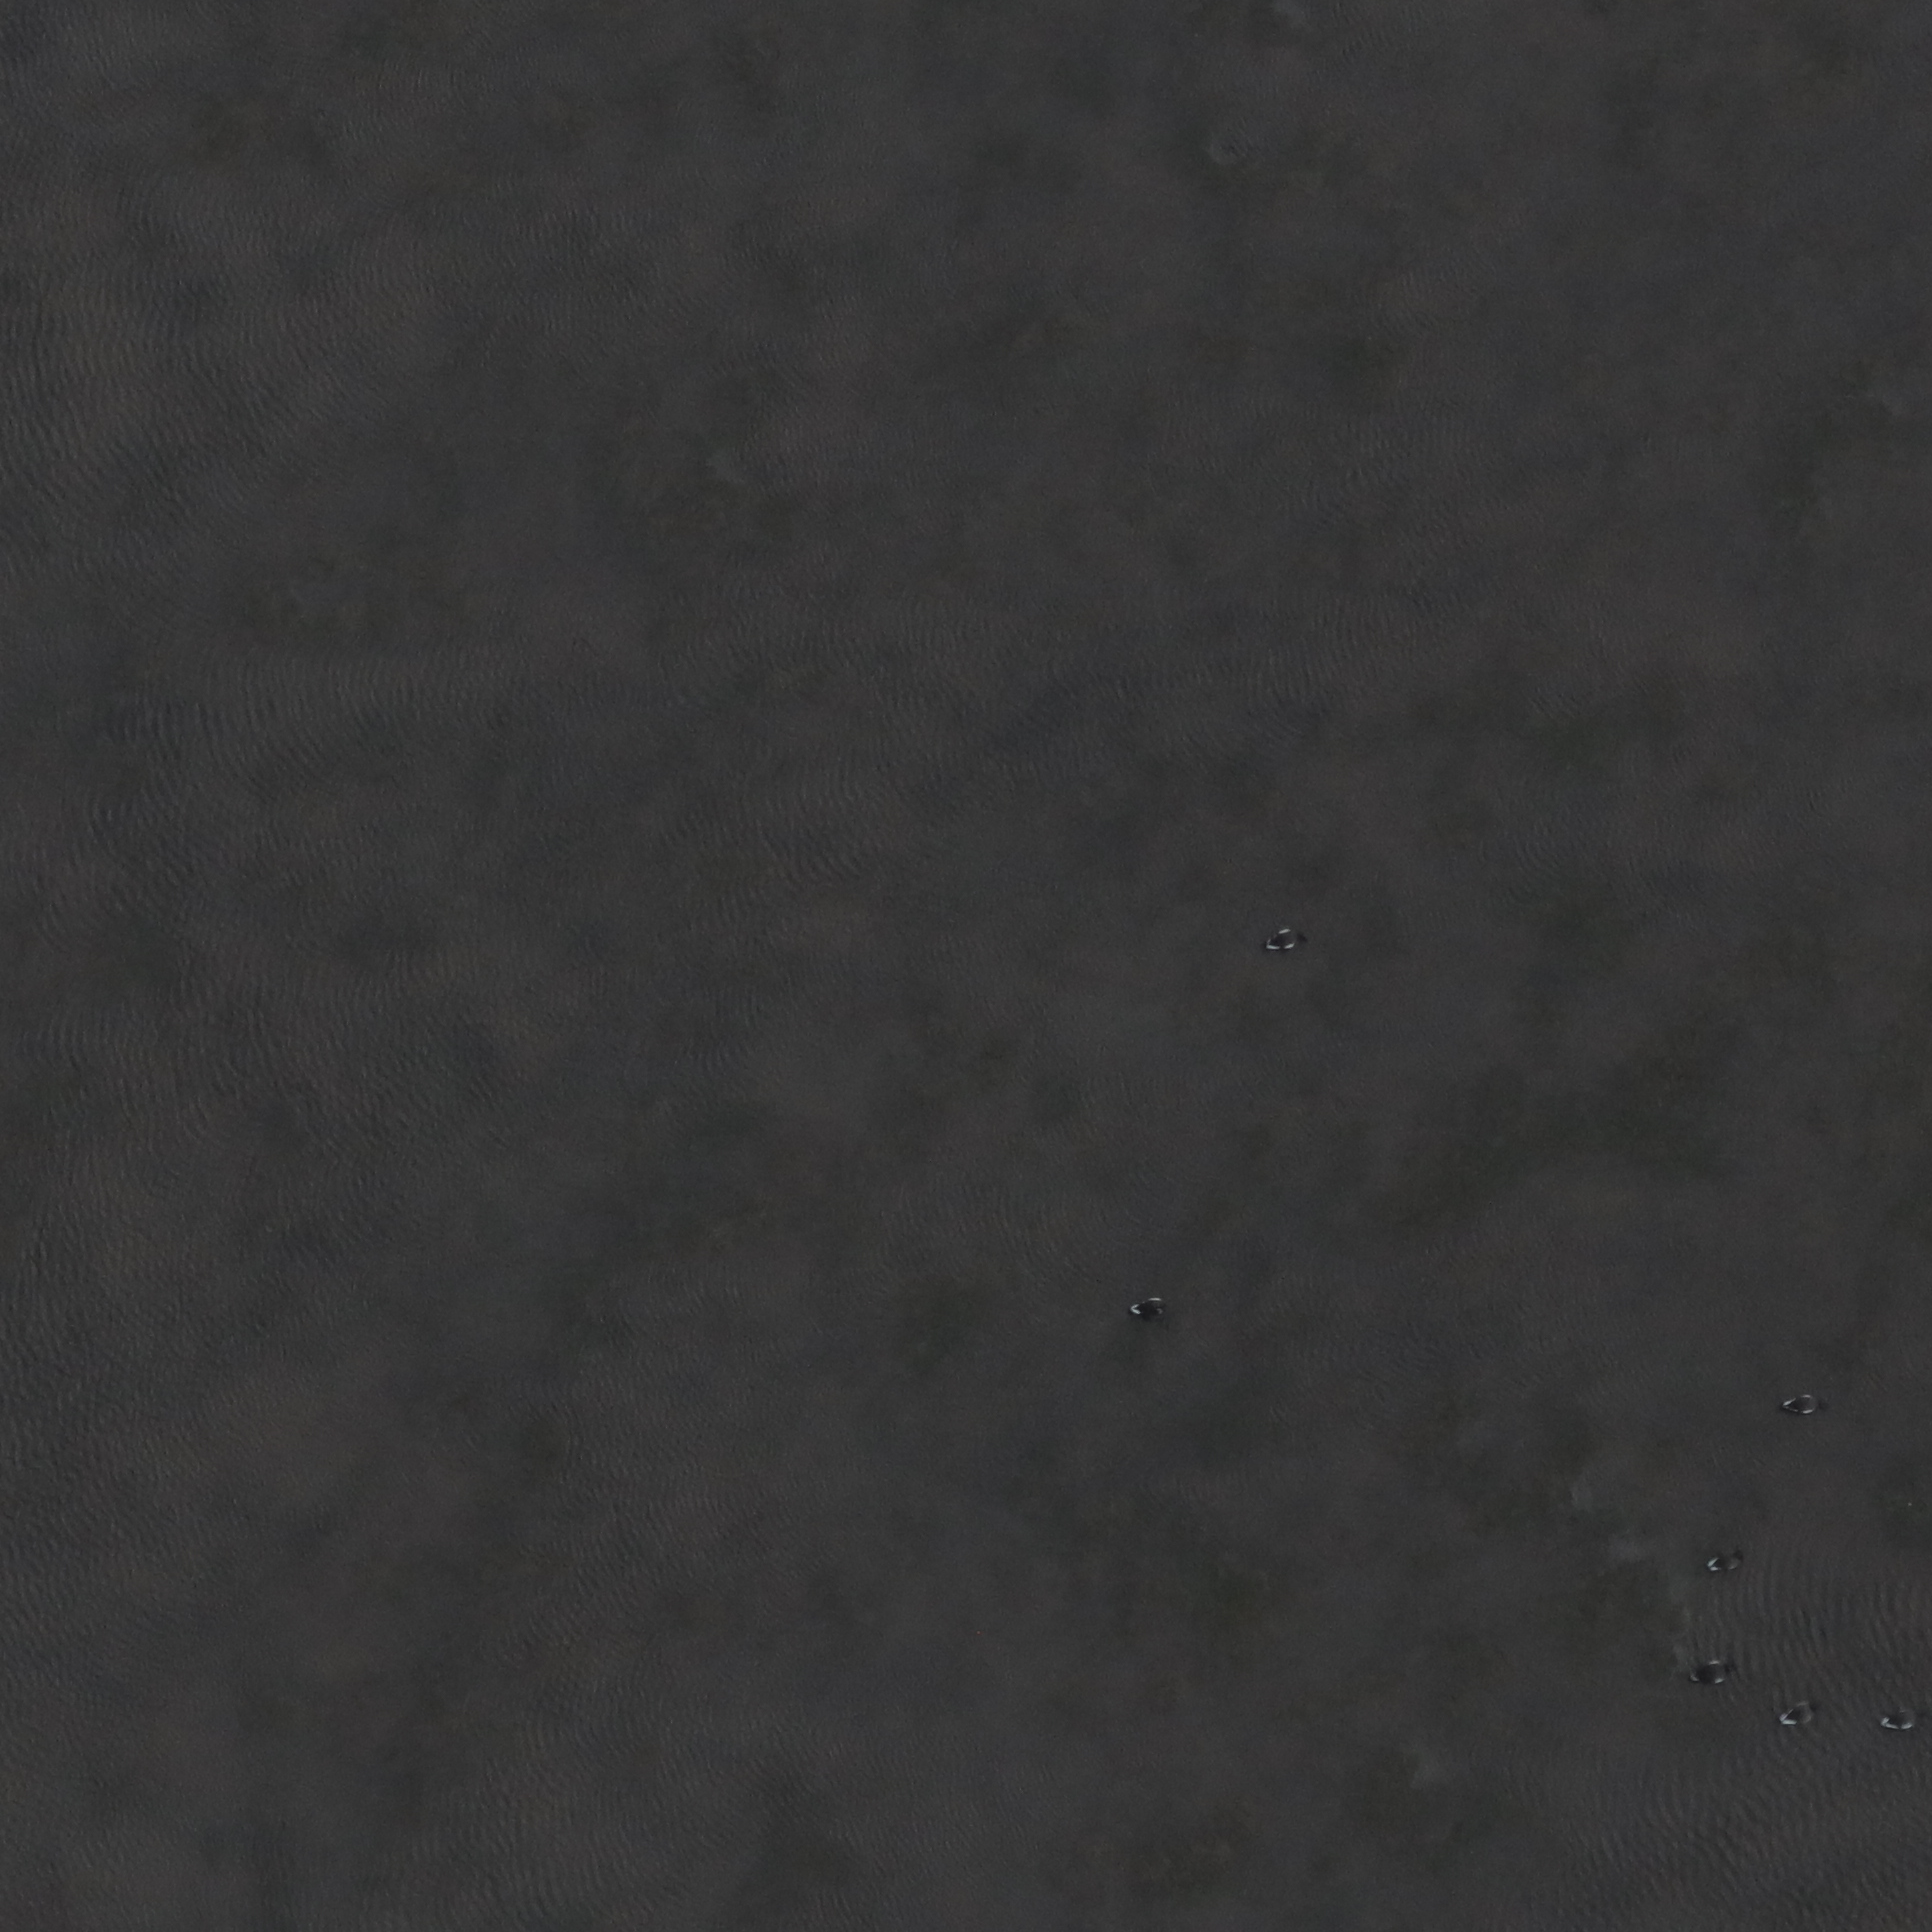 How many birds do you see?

7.